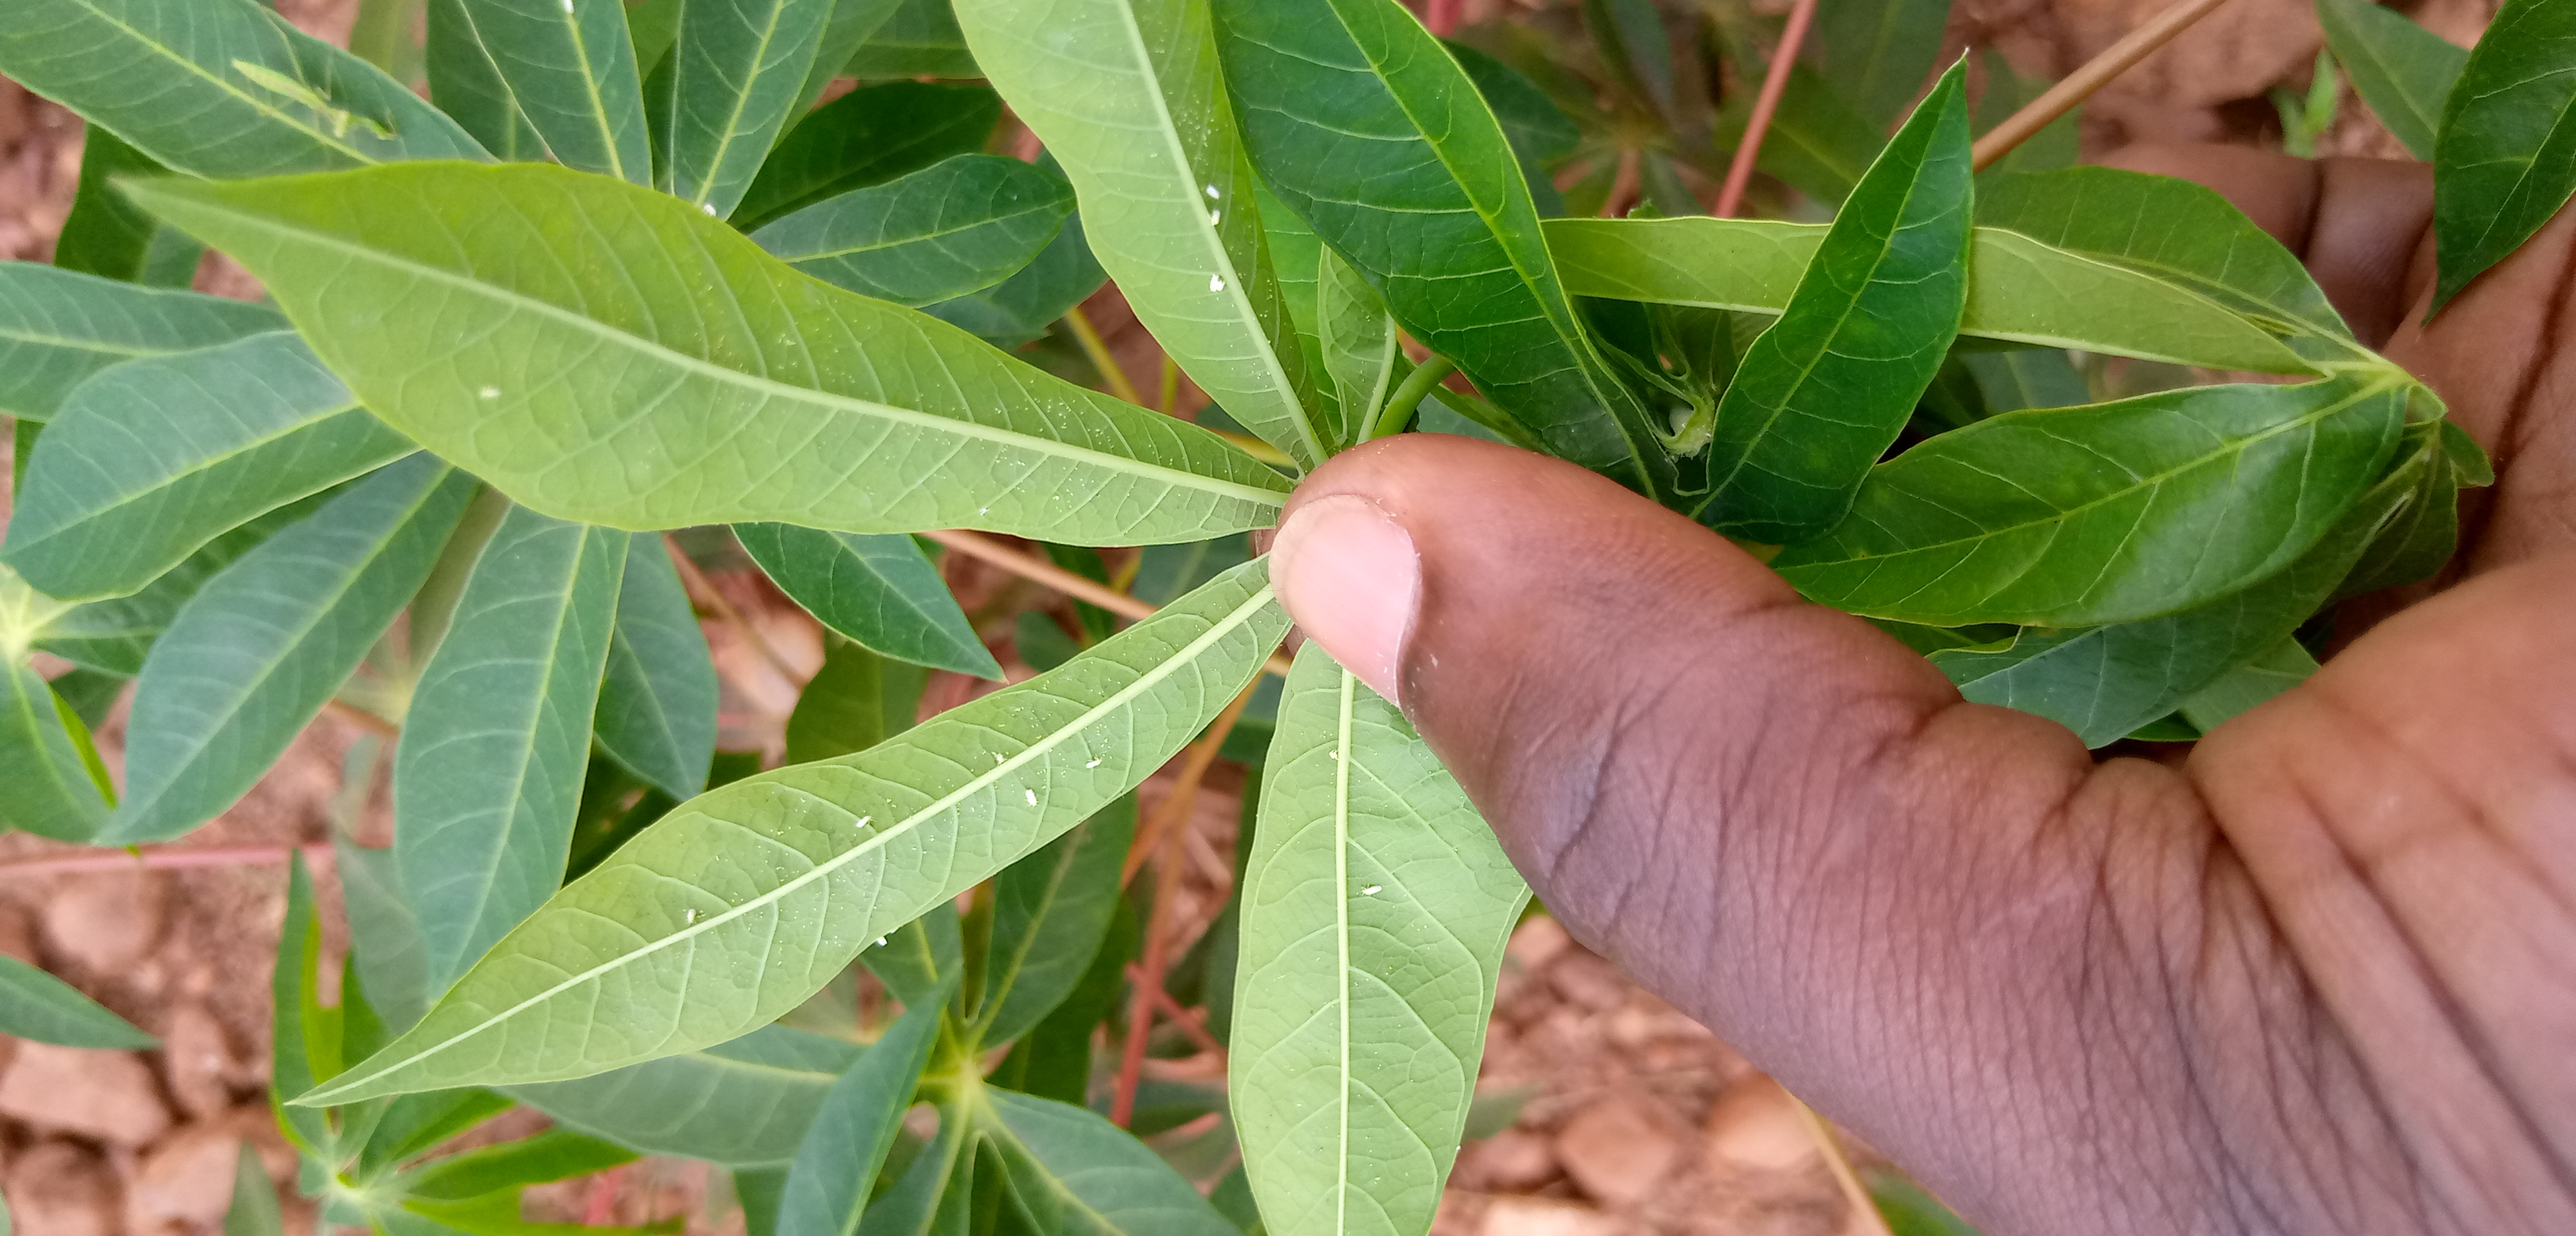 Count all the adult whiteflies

14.